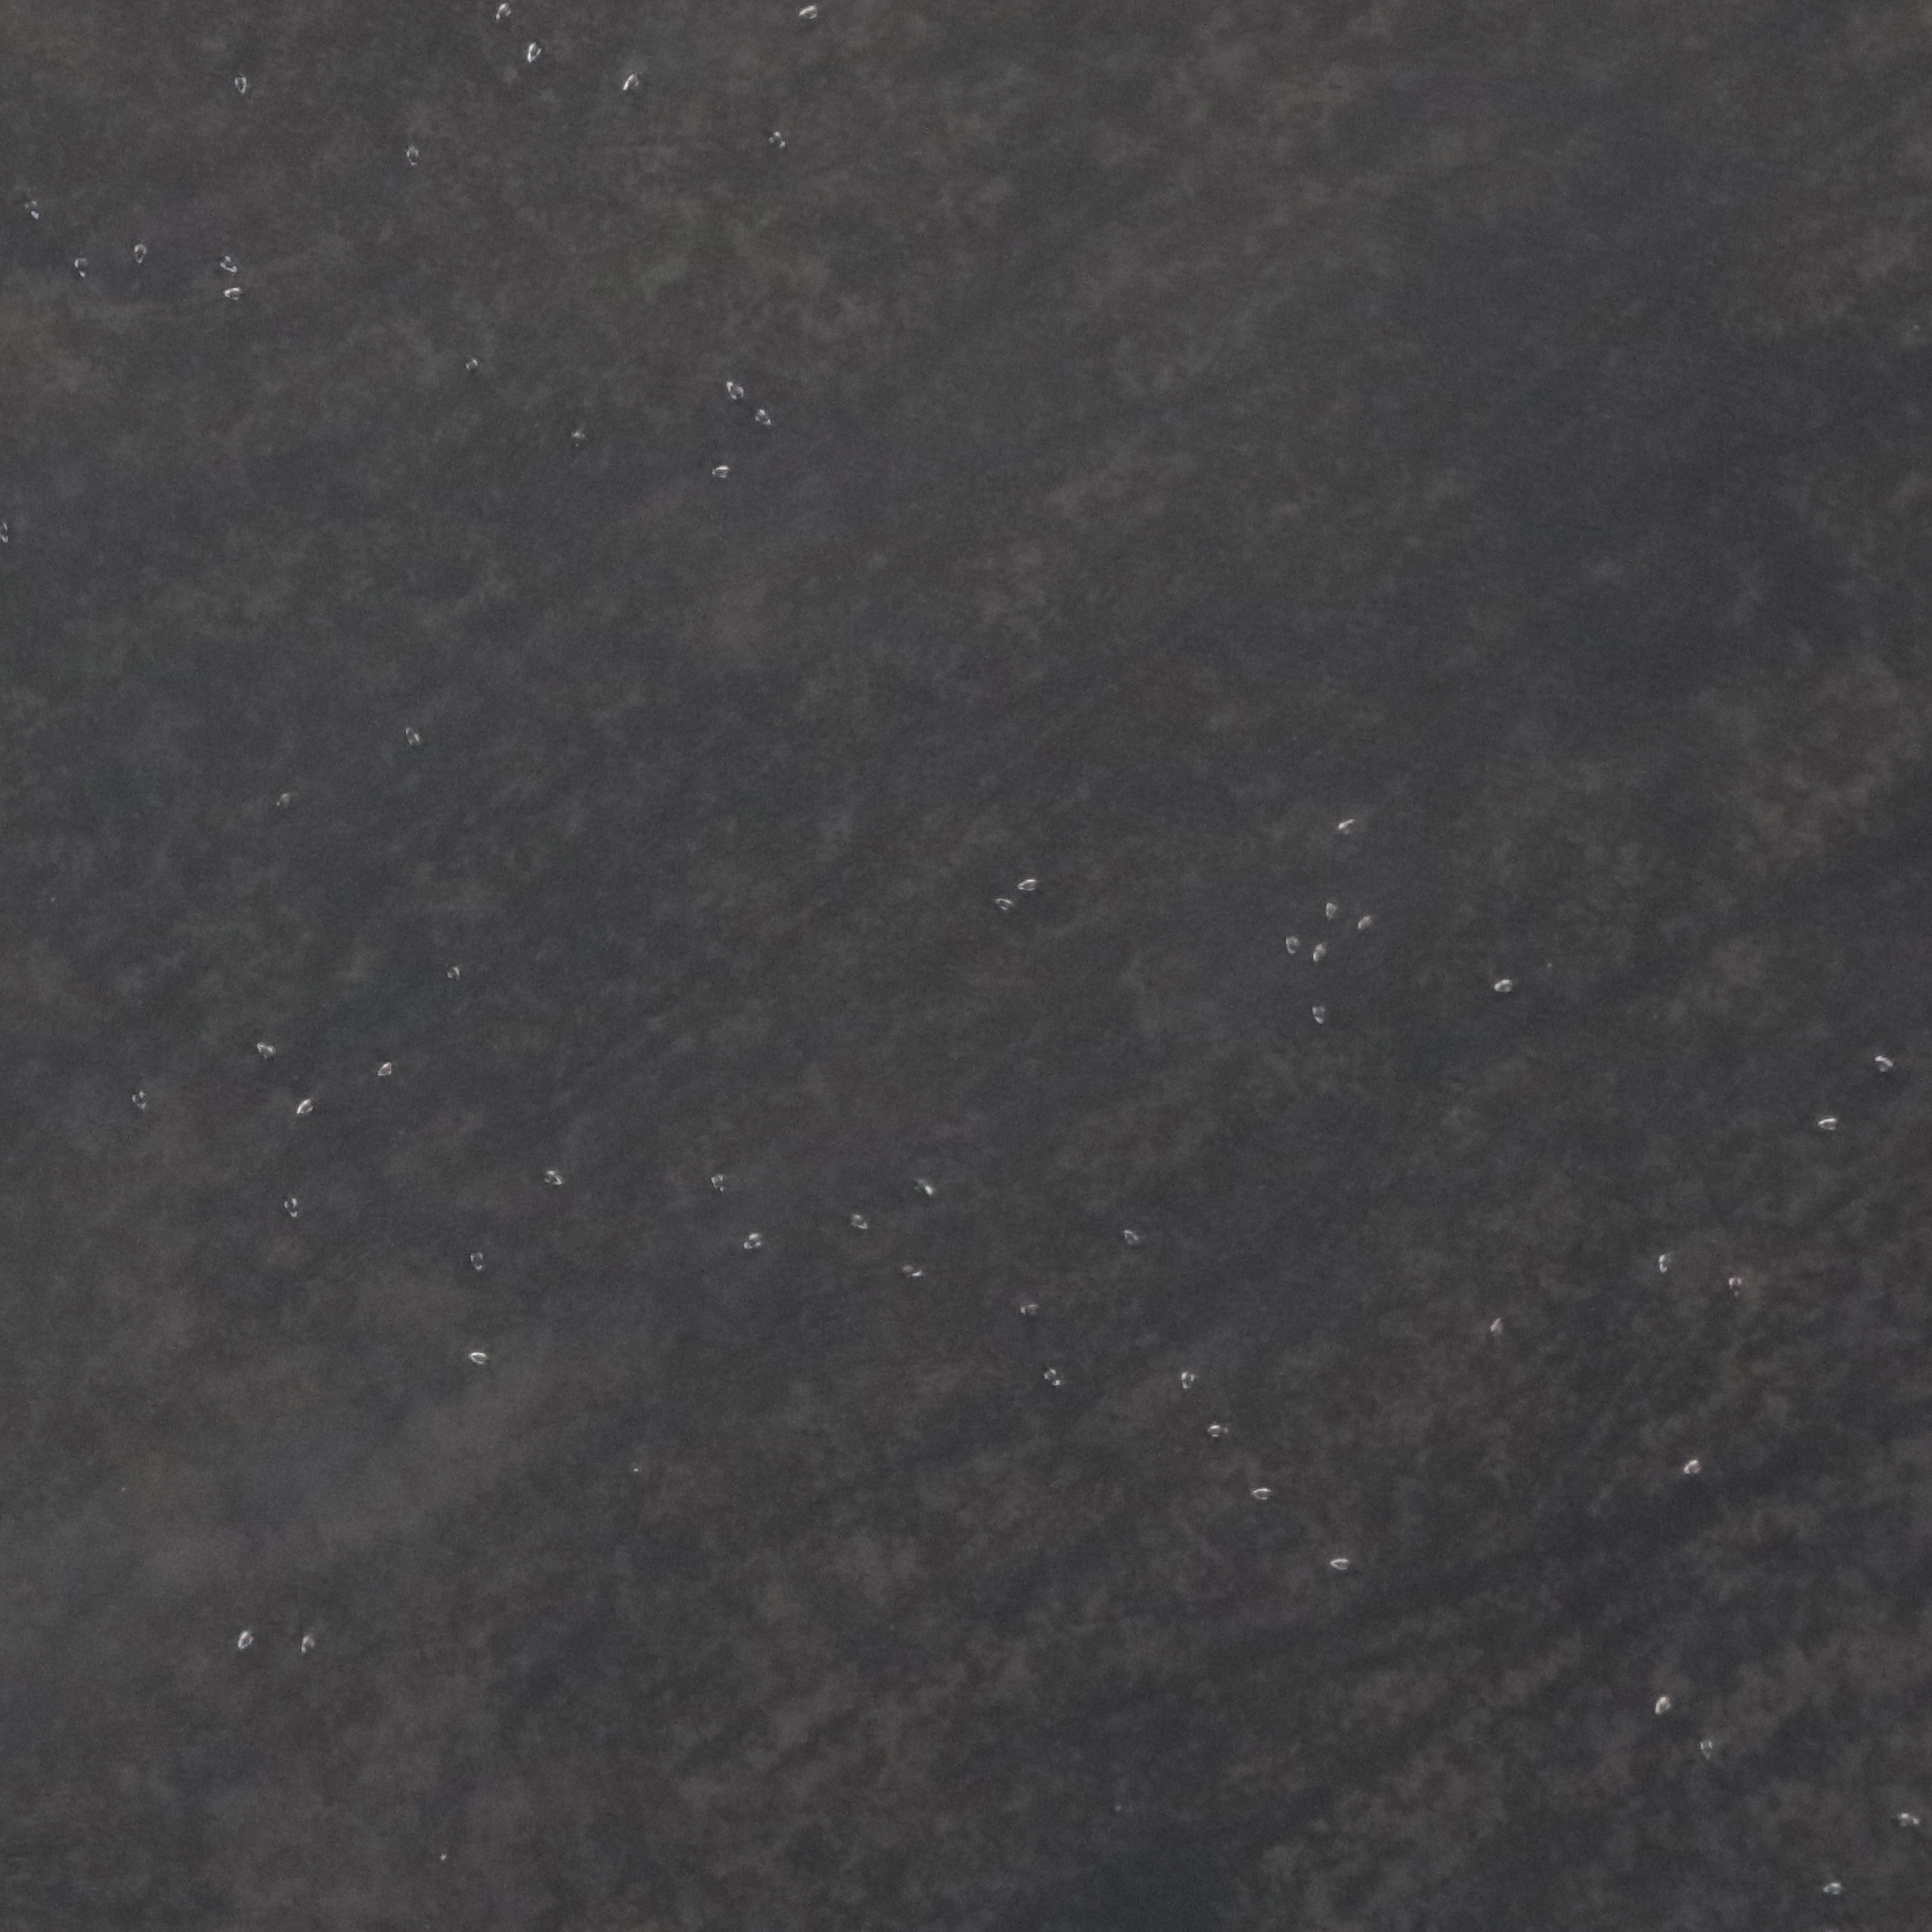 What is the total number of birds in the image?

61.